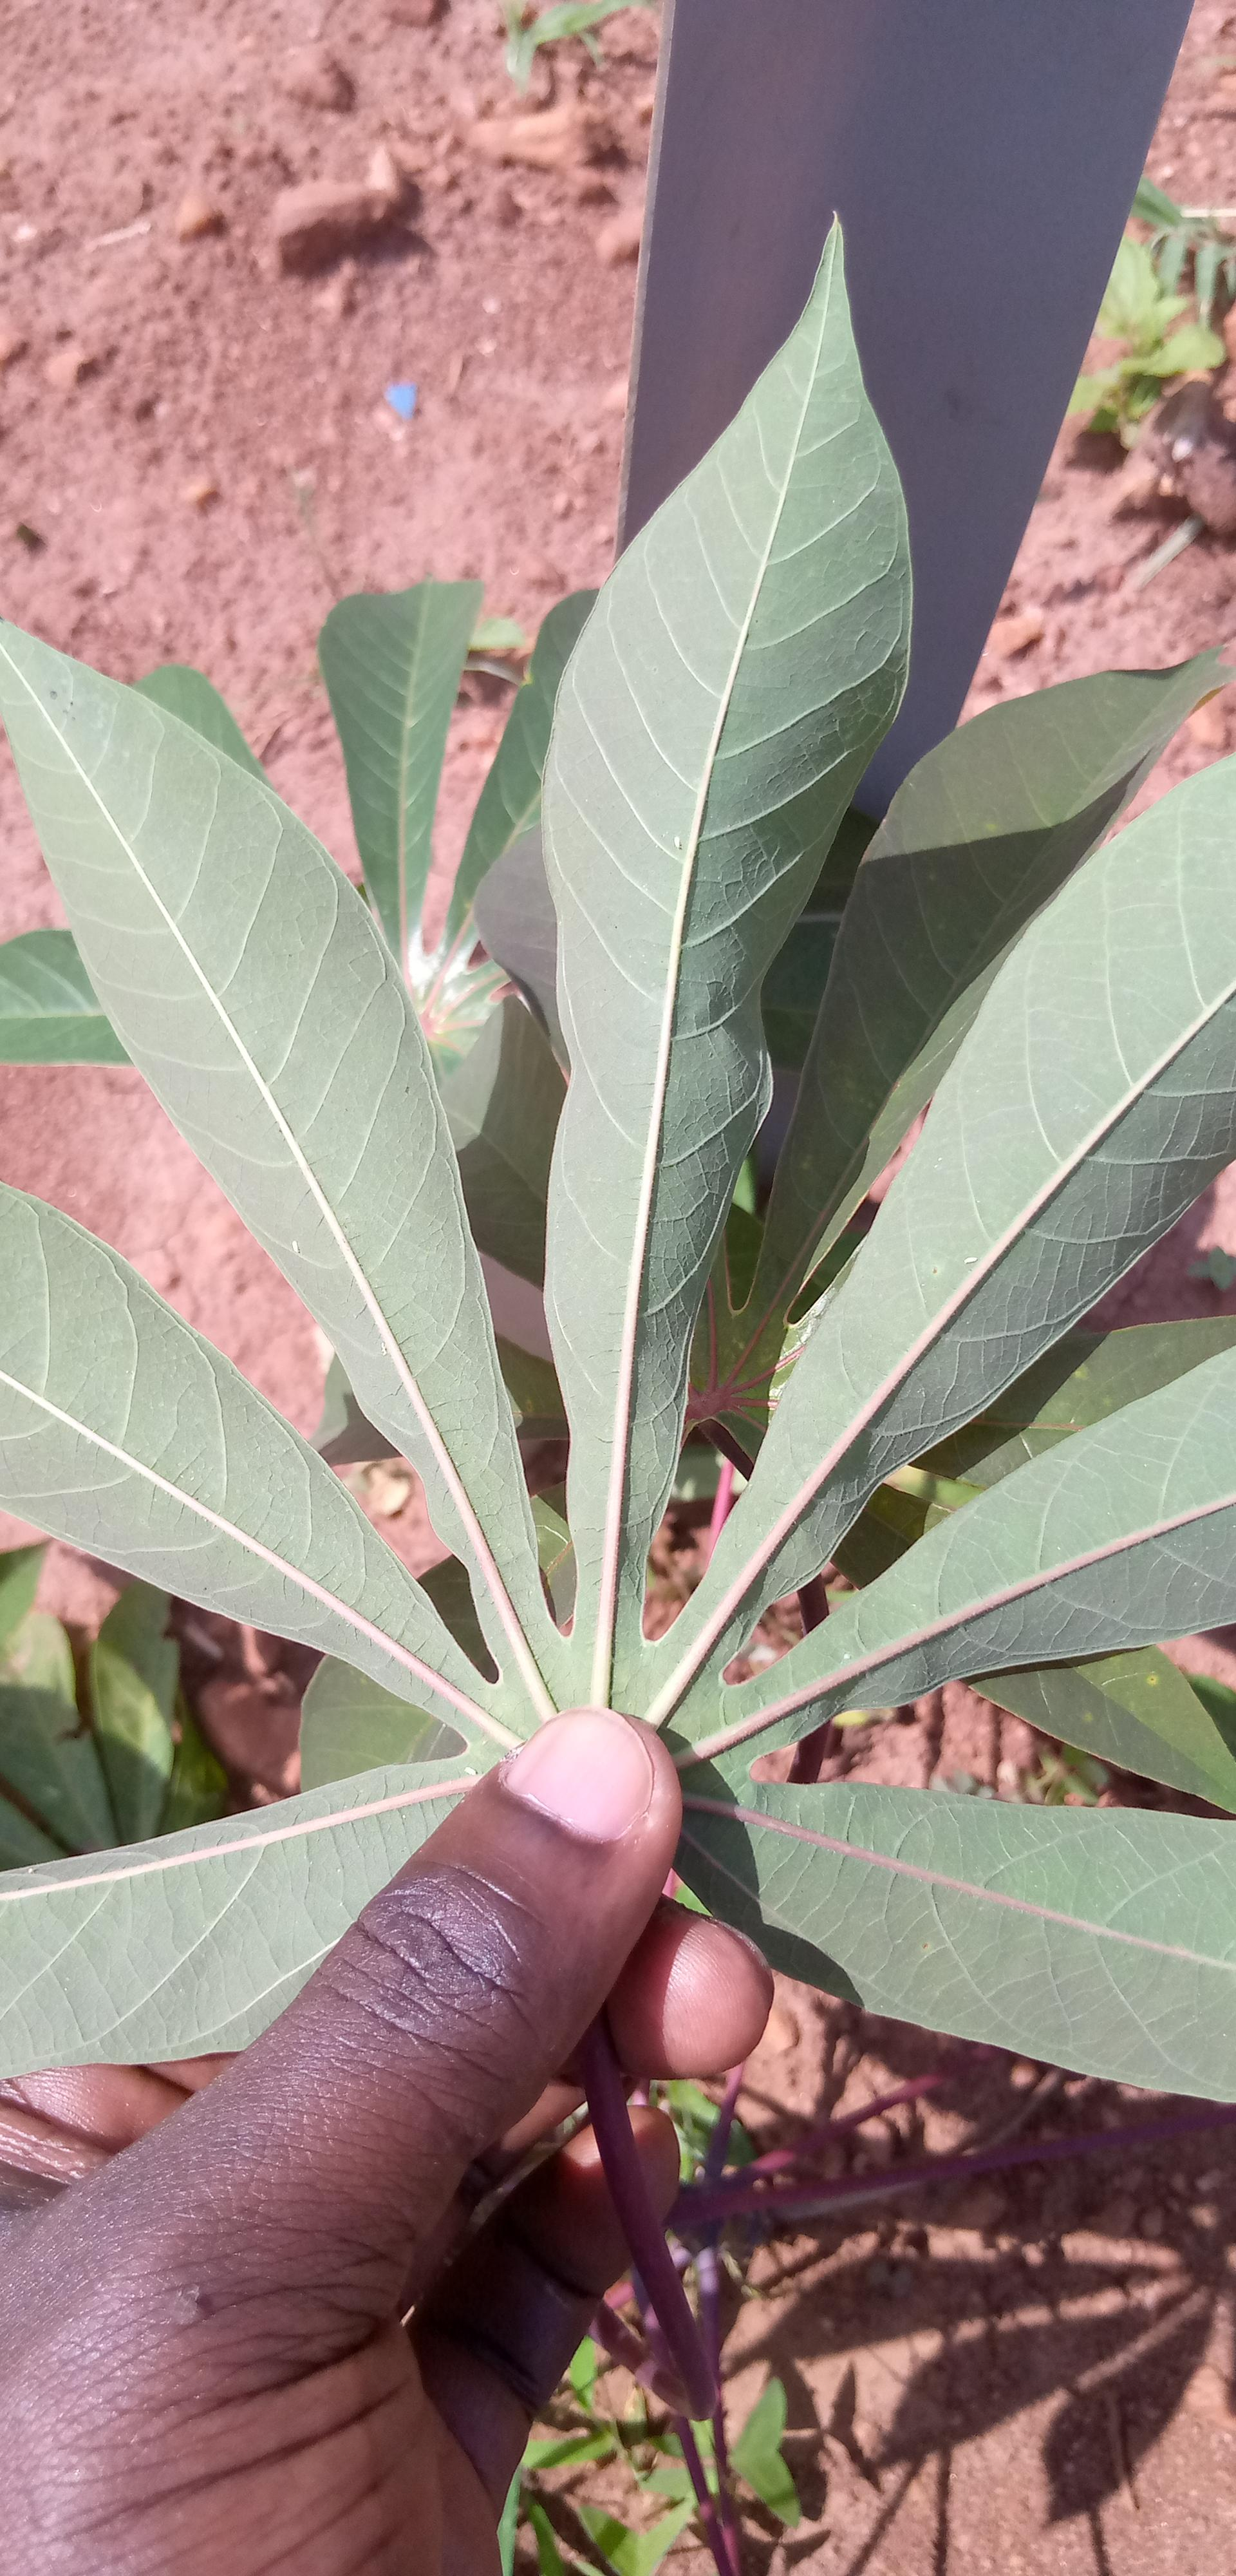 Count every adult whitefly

5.